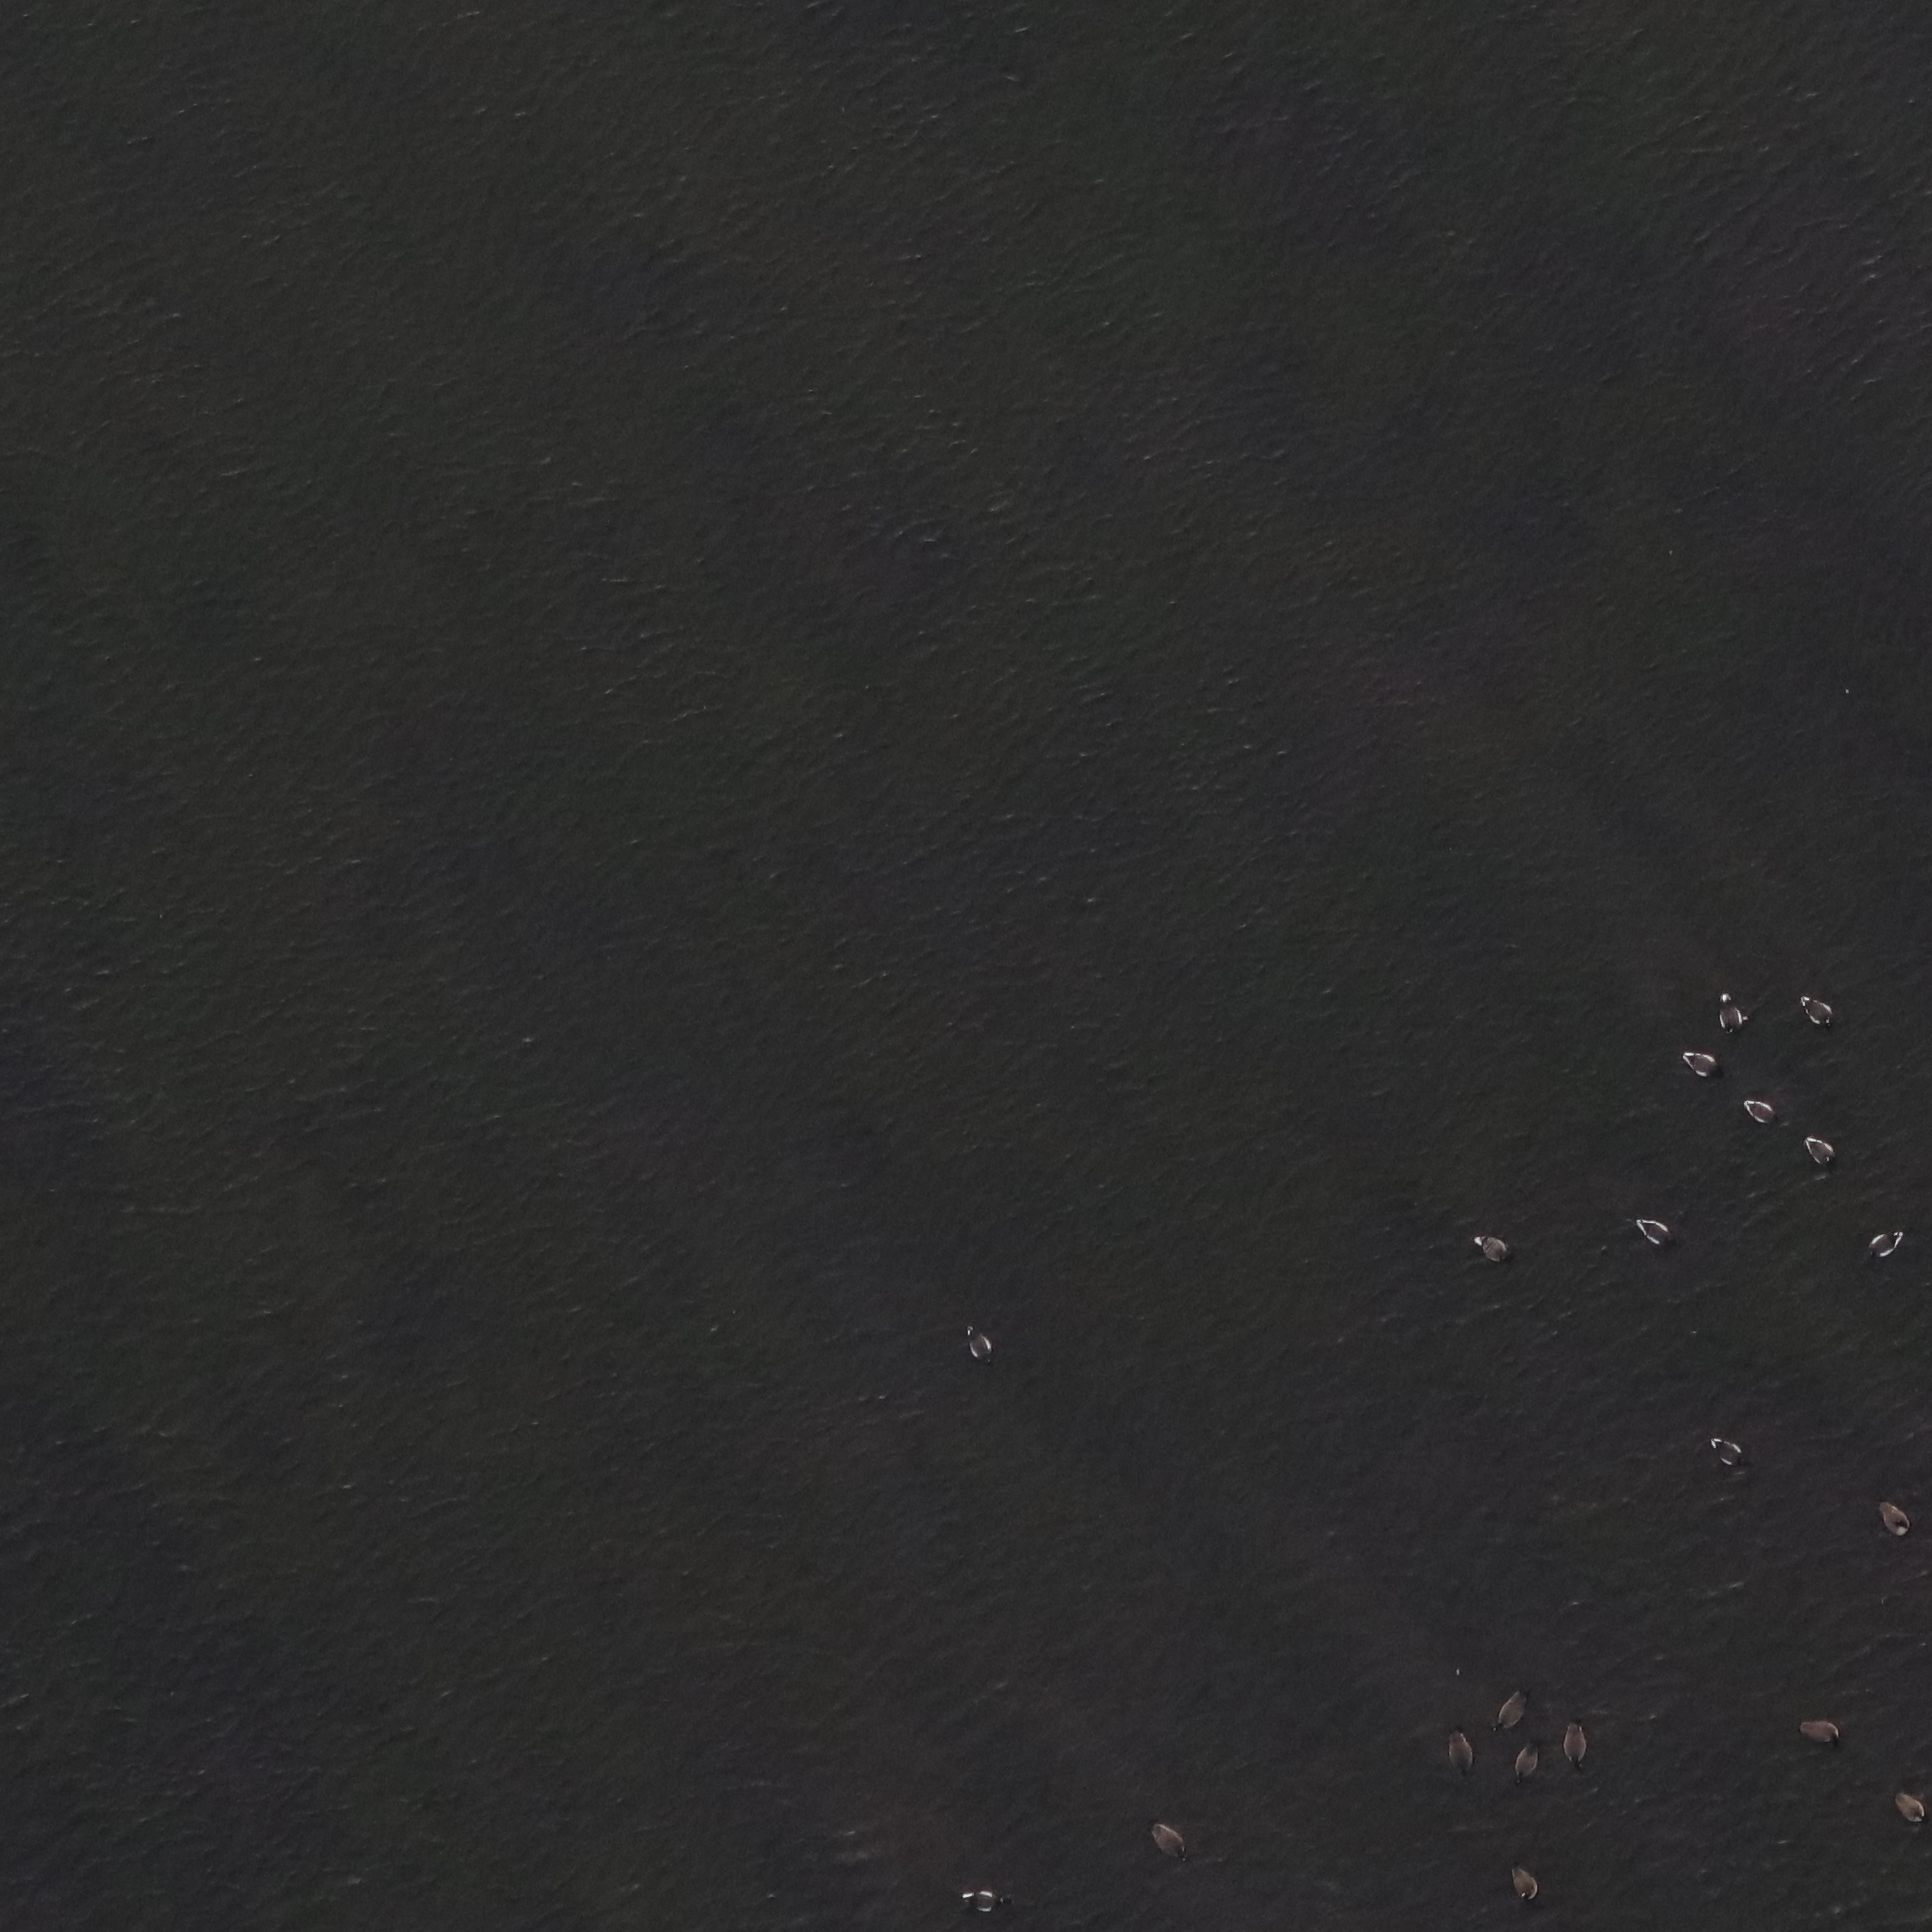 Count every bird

20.